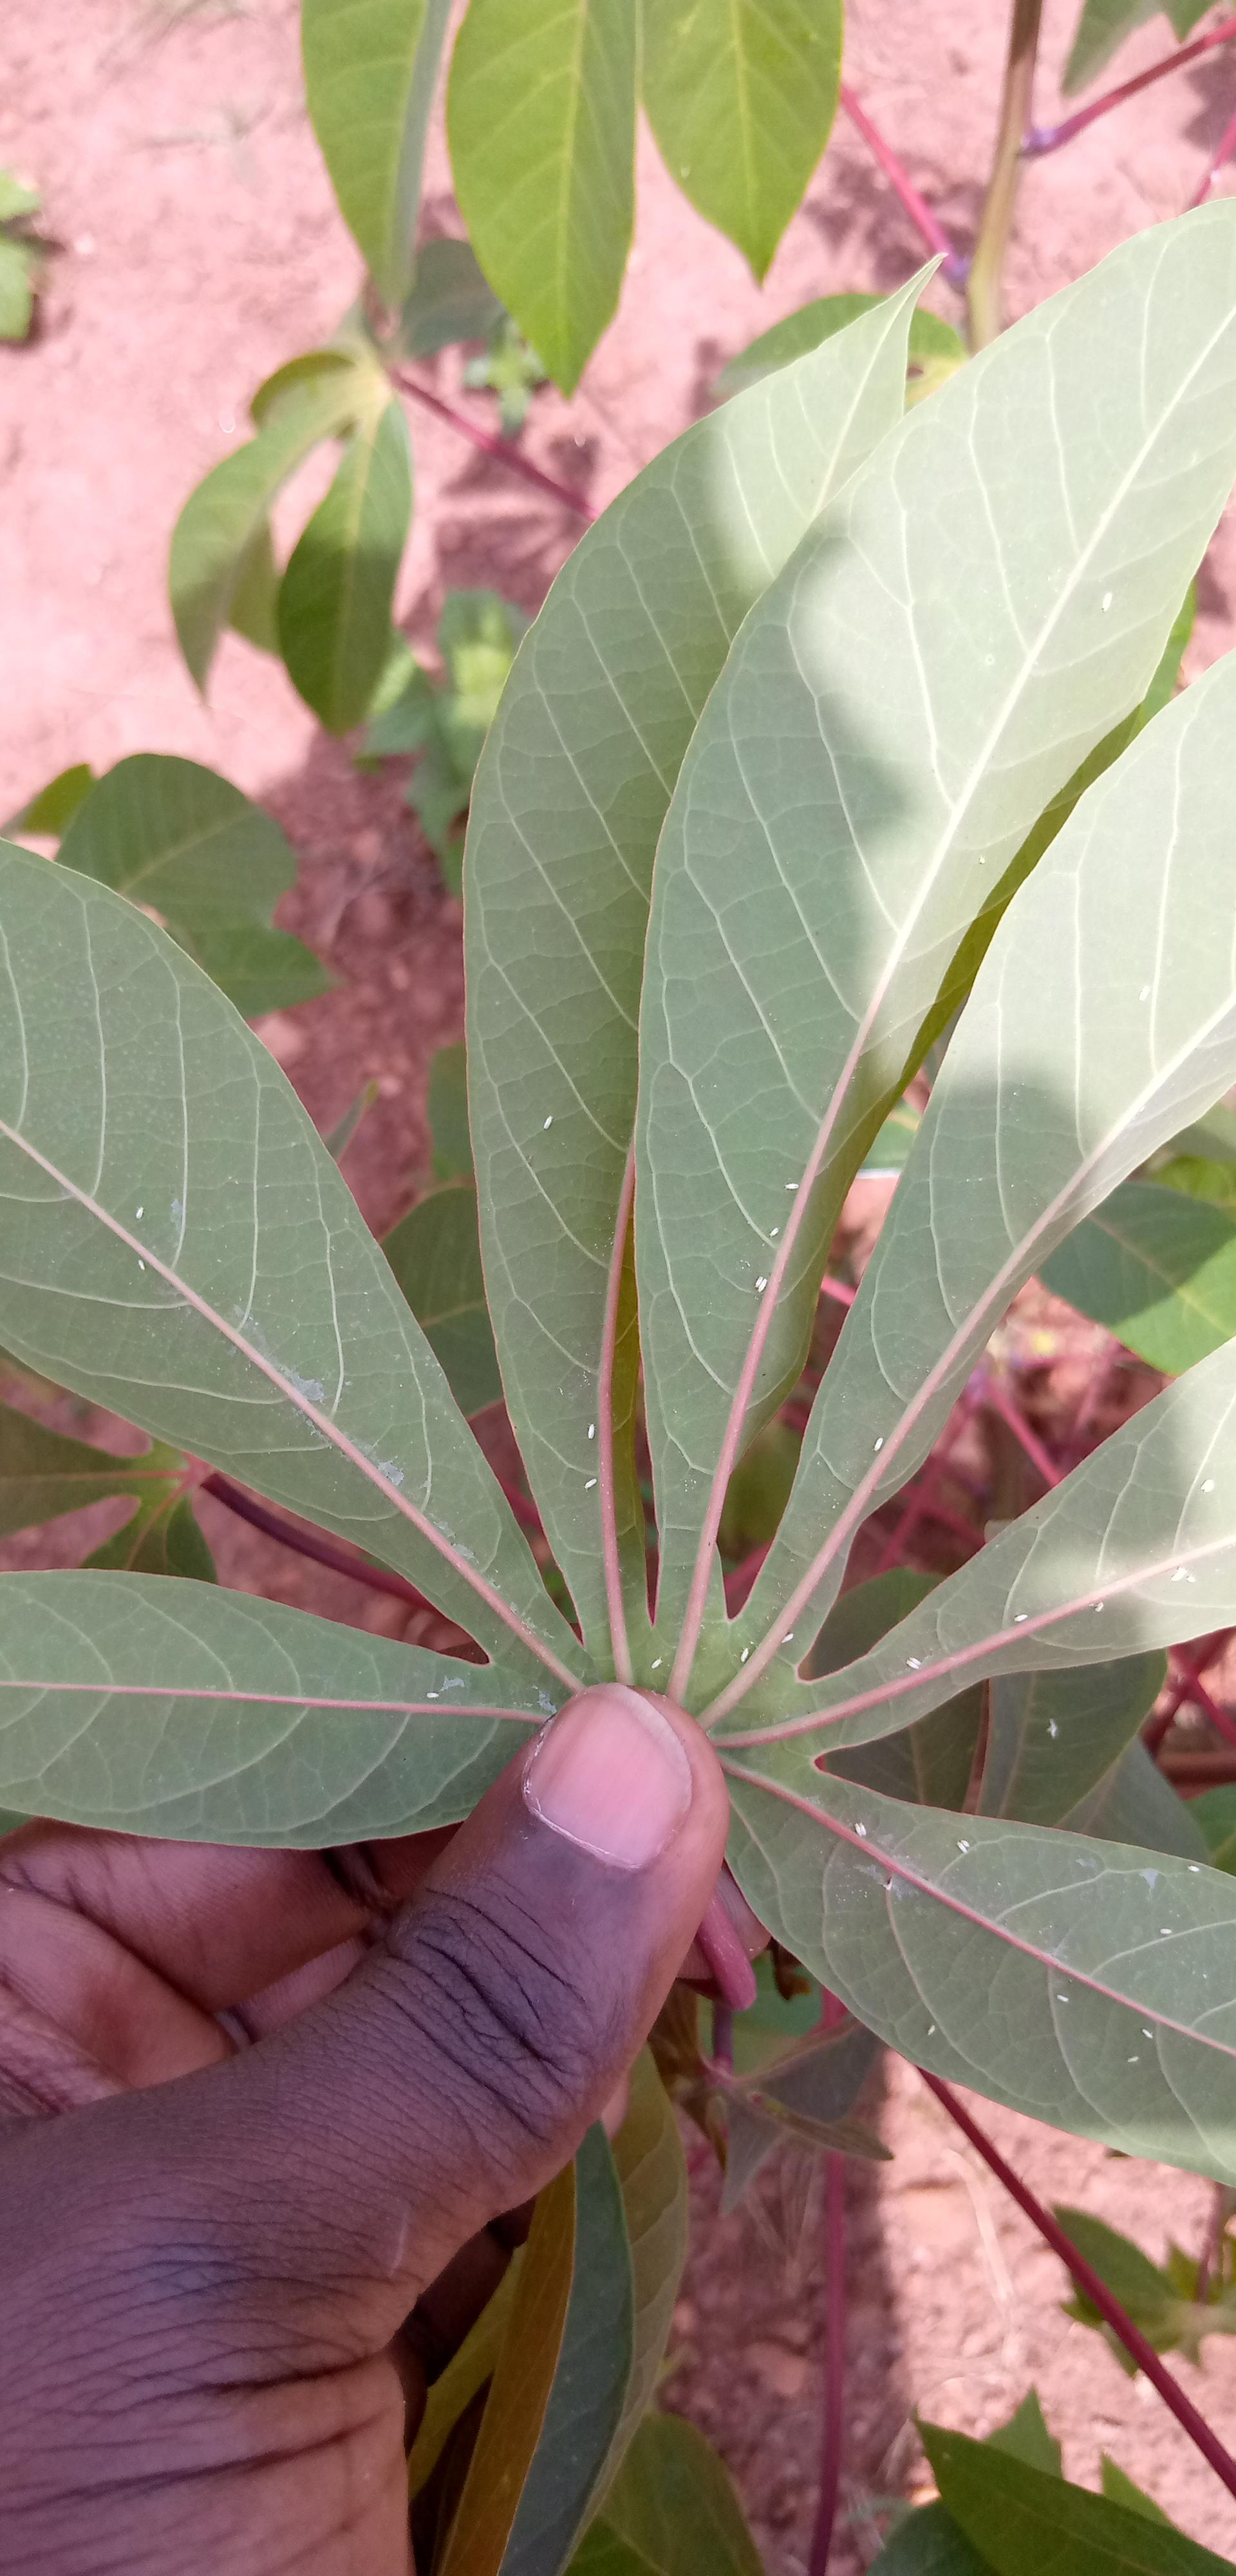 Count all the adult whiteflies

36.